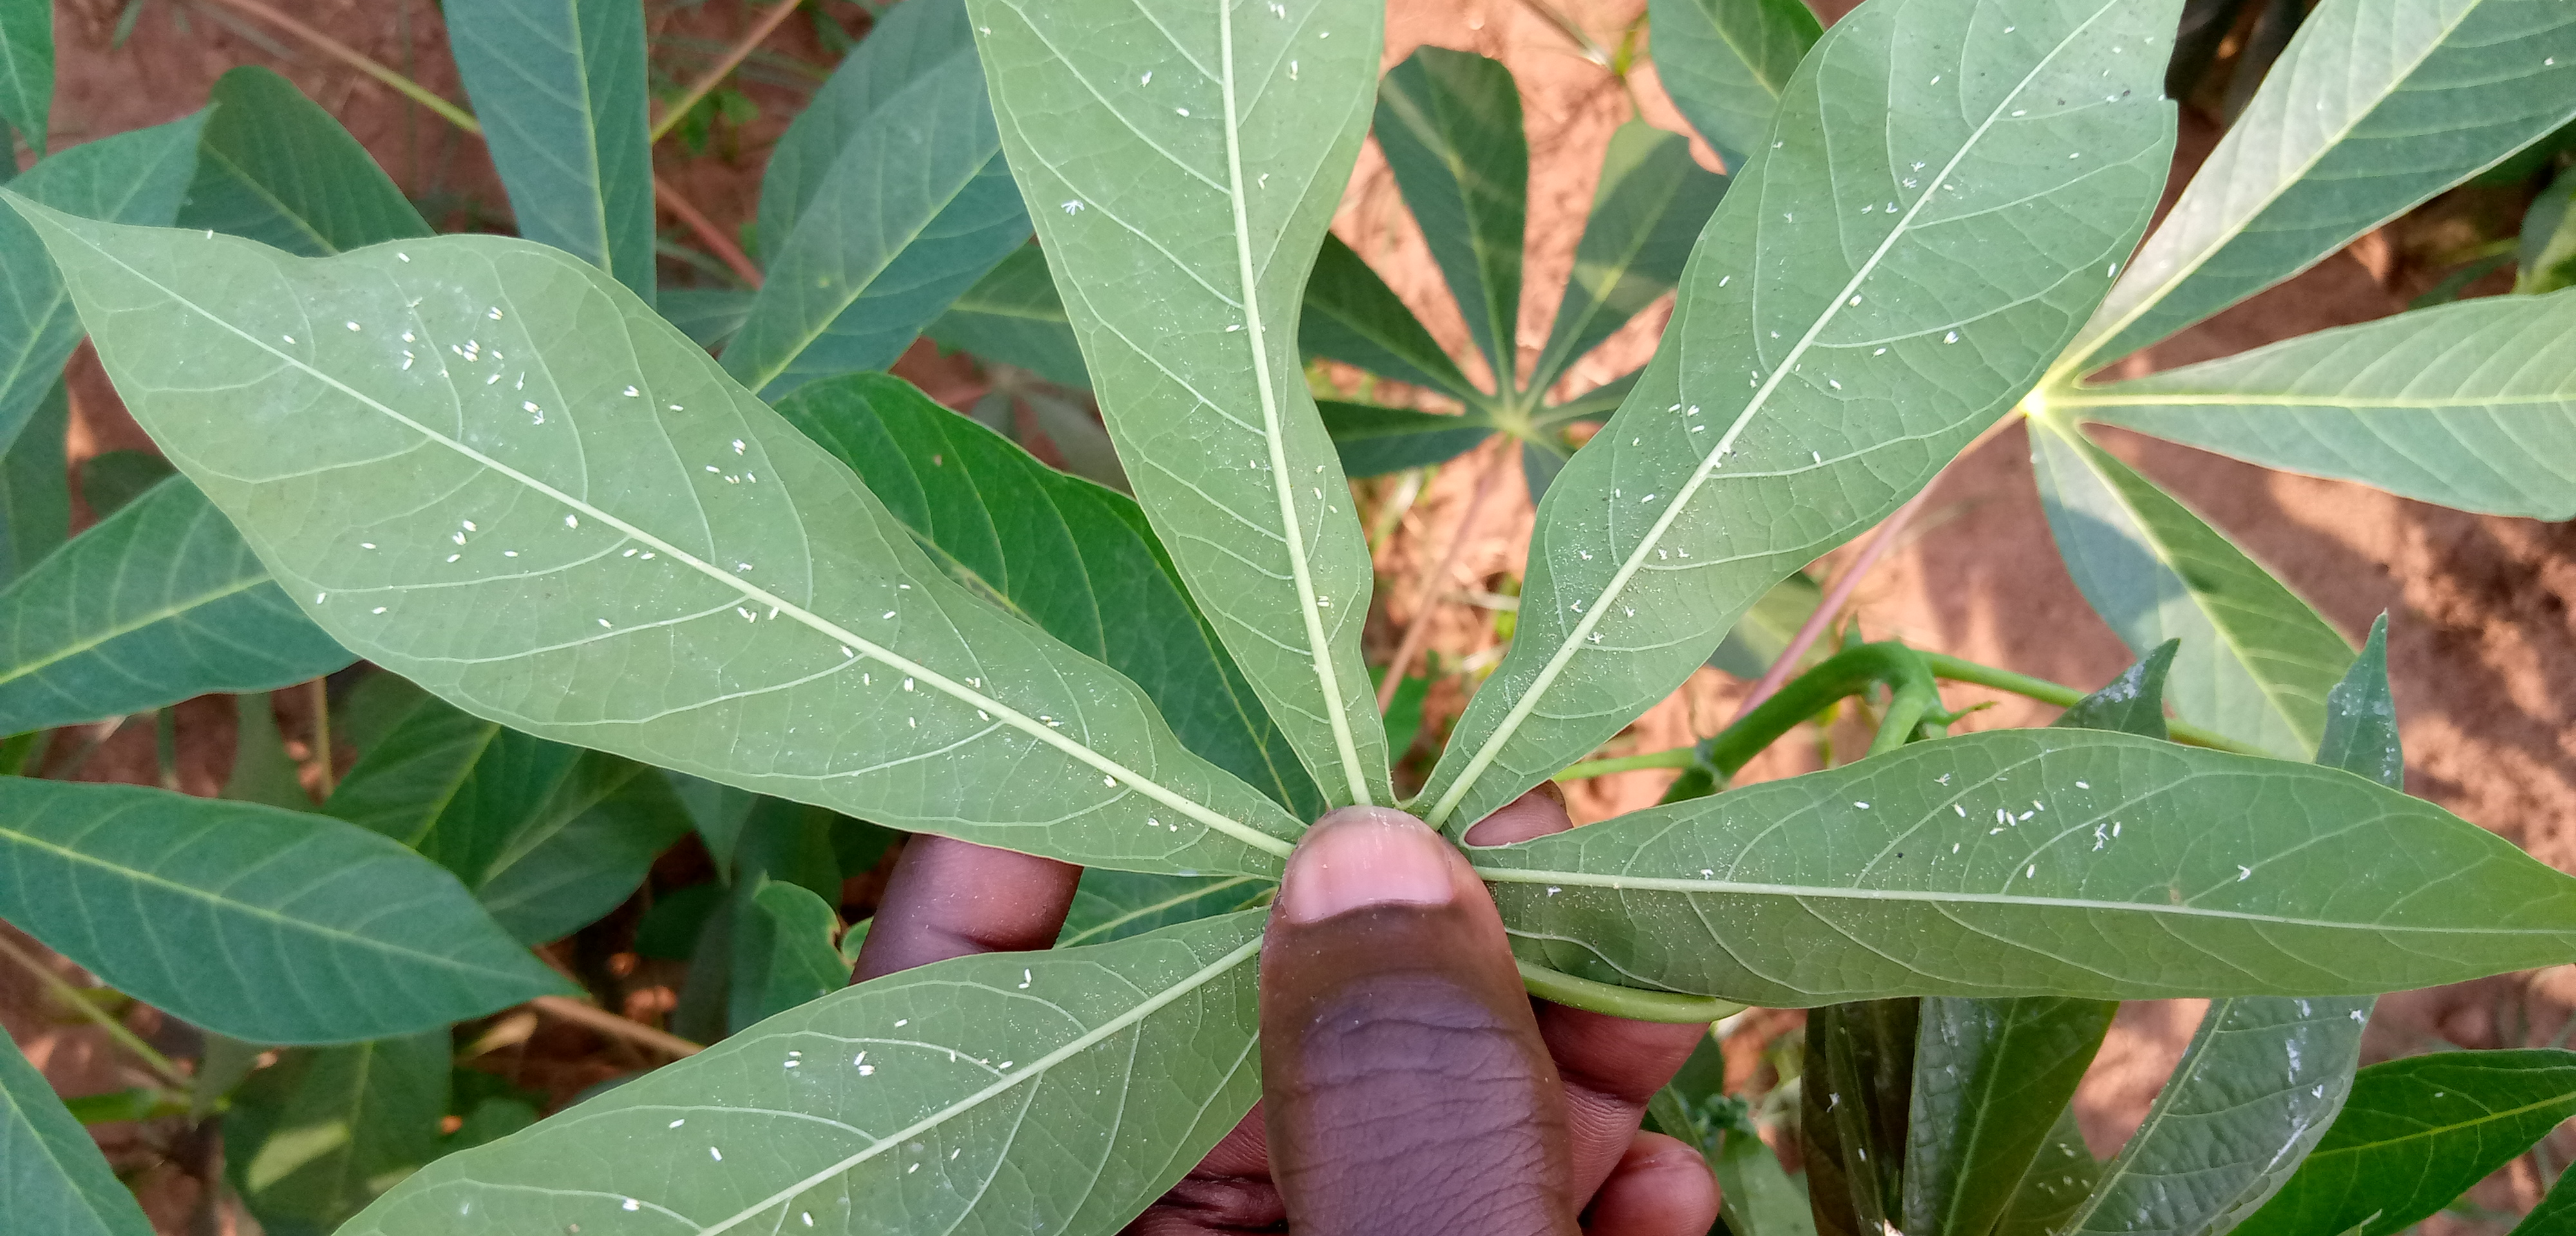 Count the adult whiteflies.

138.